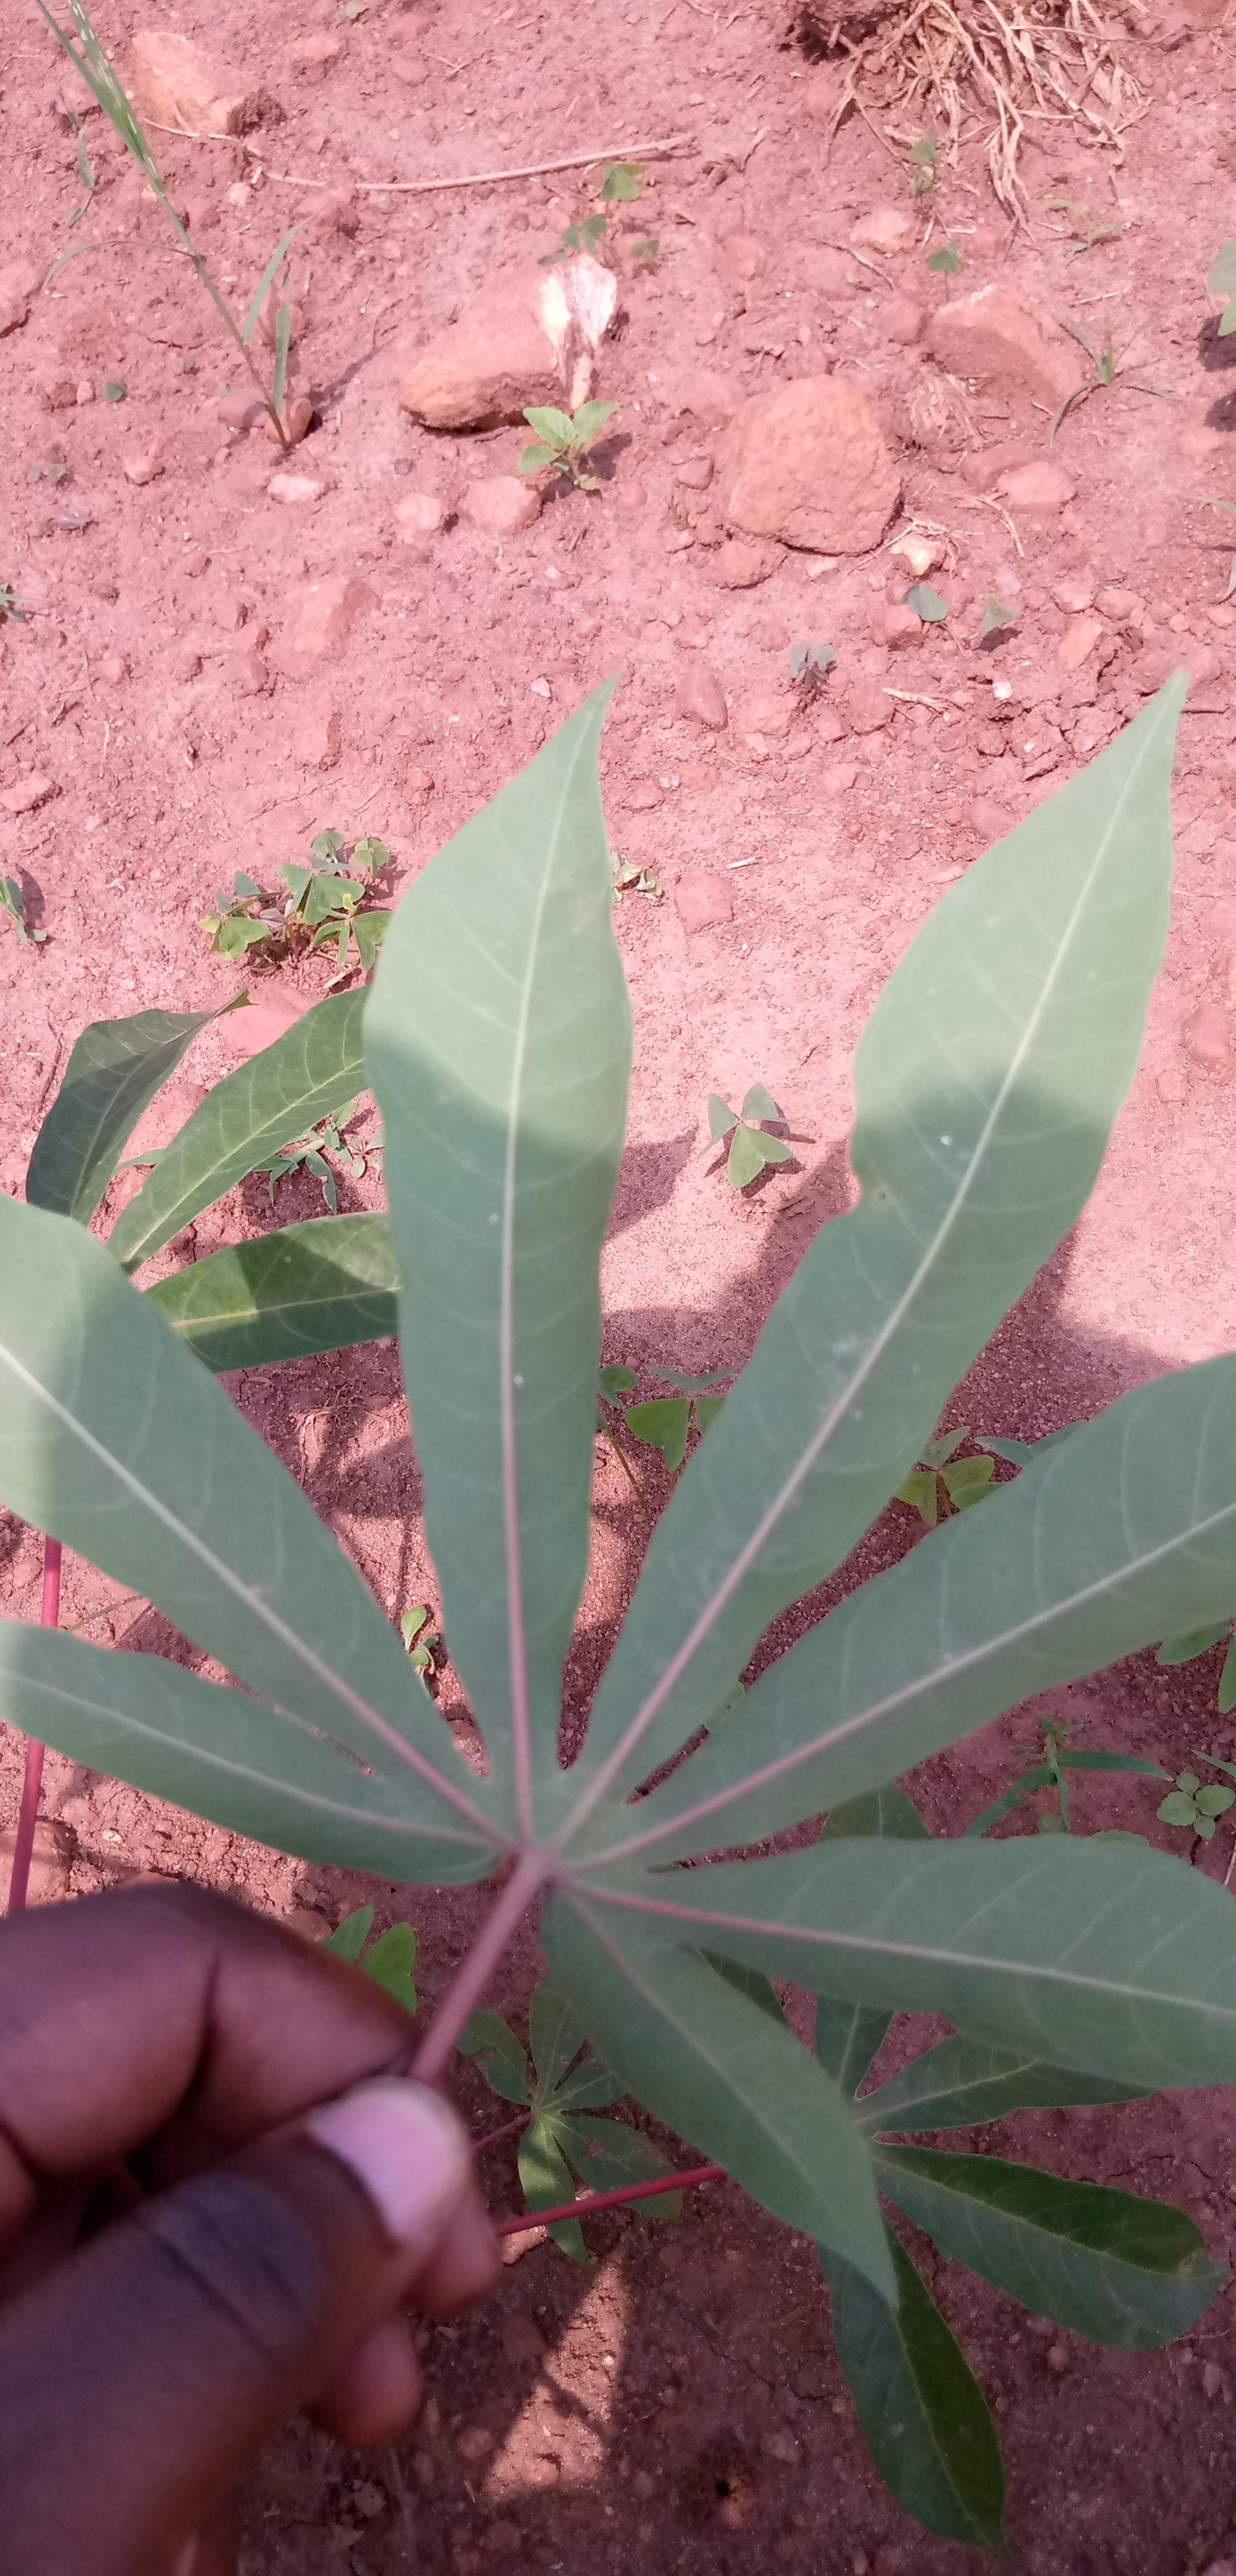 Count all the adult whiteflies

3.